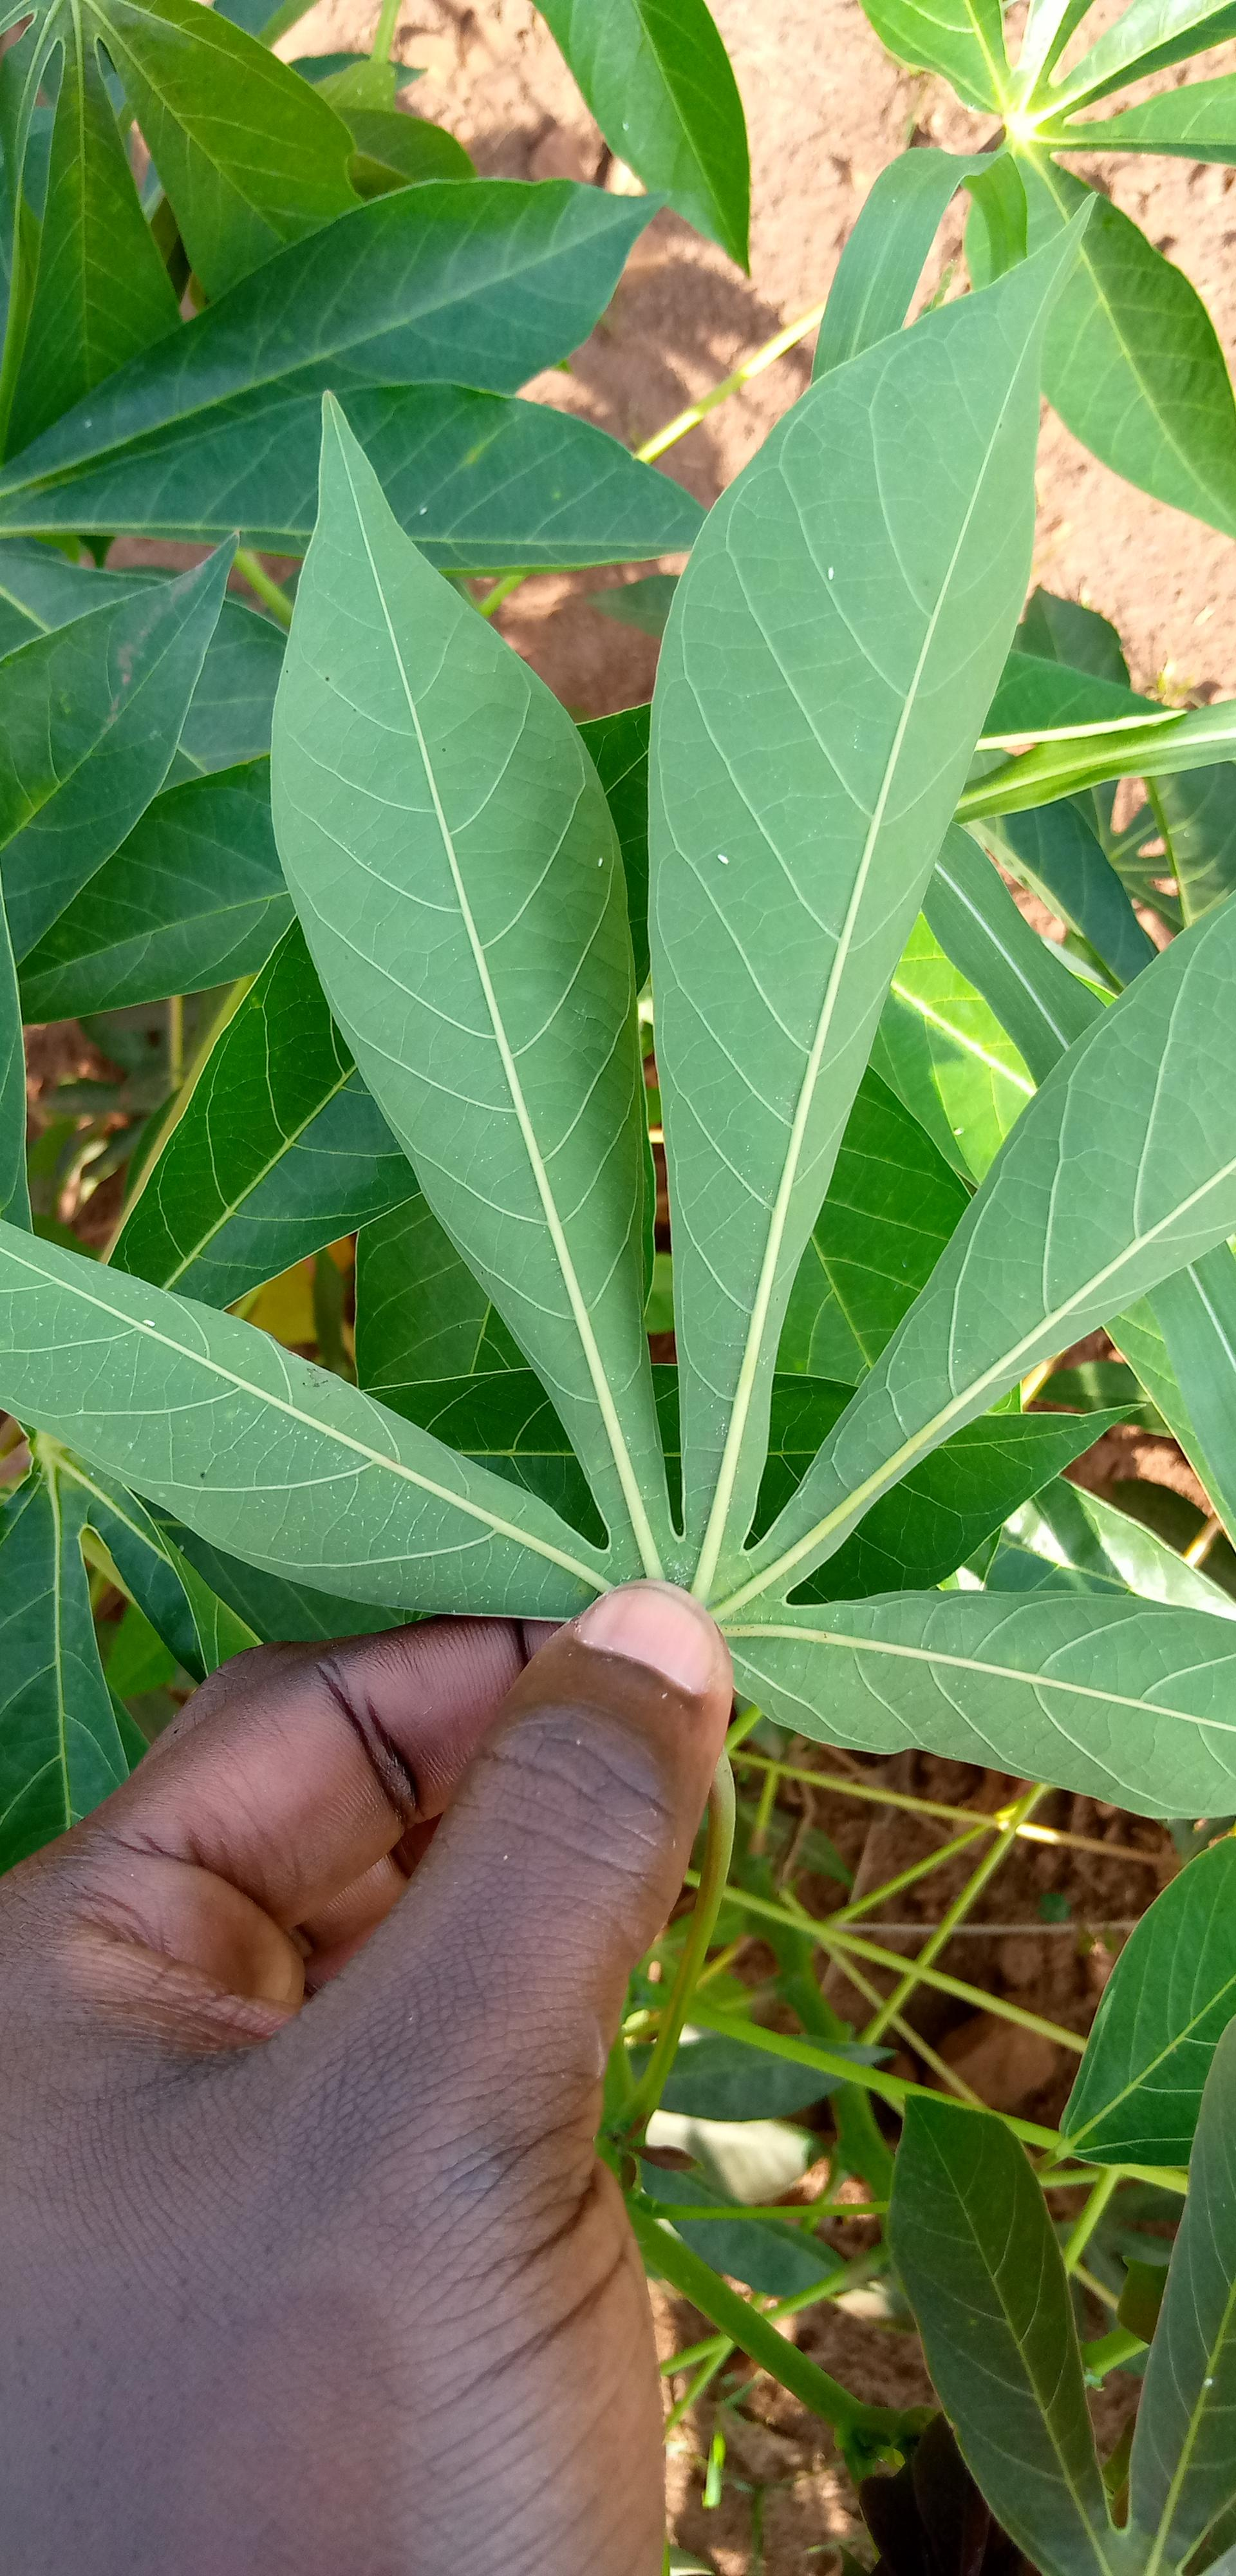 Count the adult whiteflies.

4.